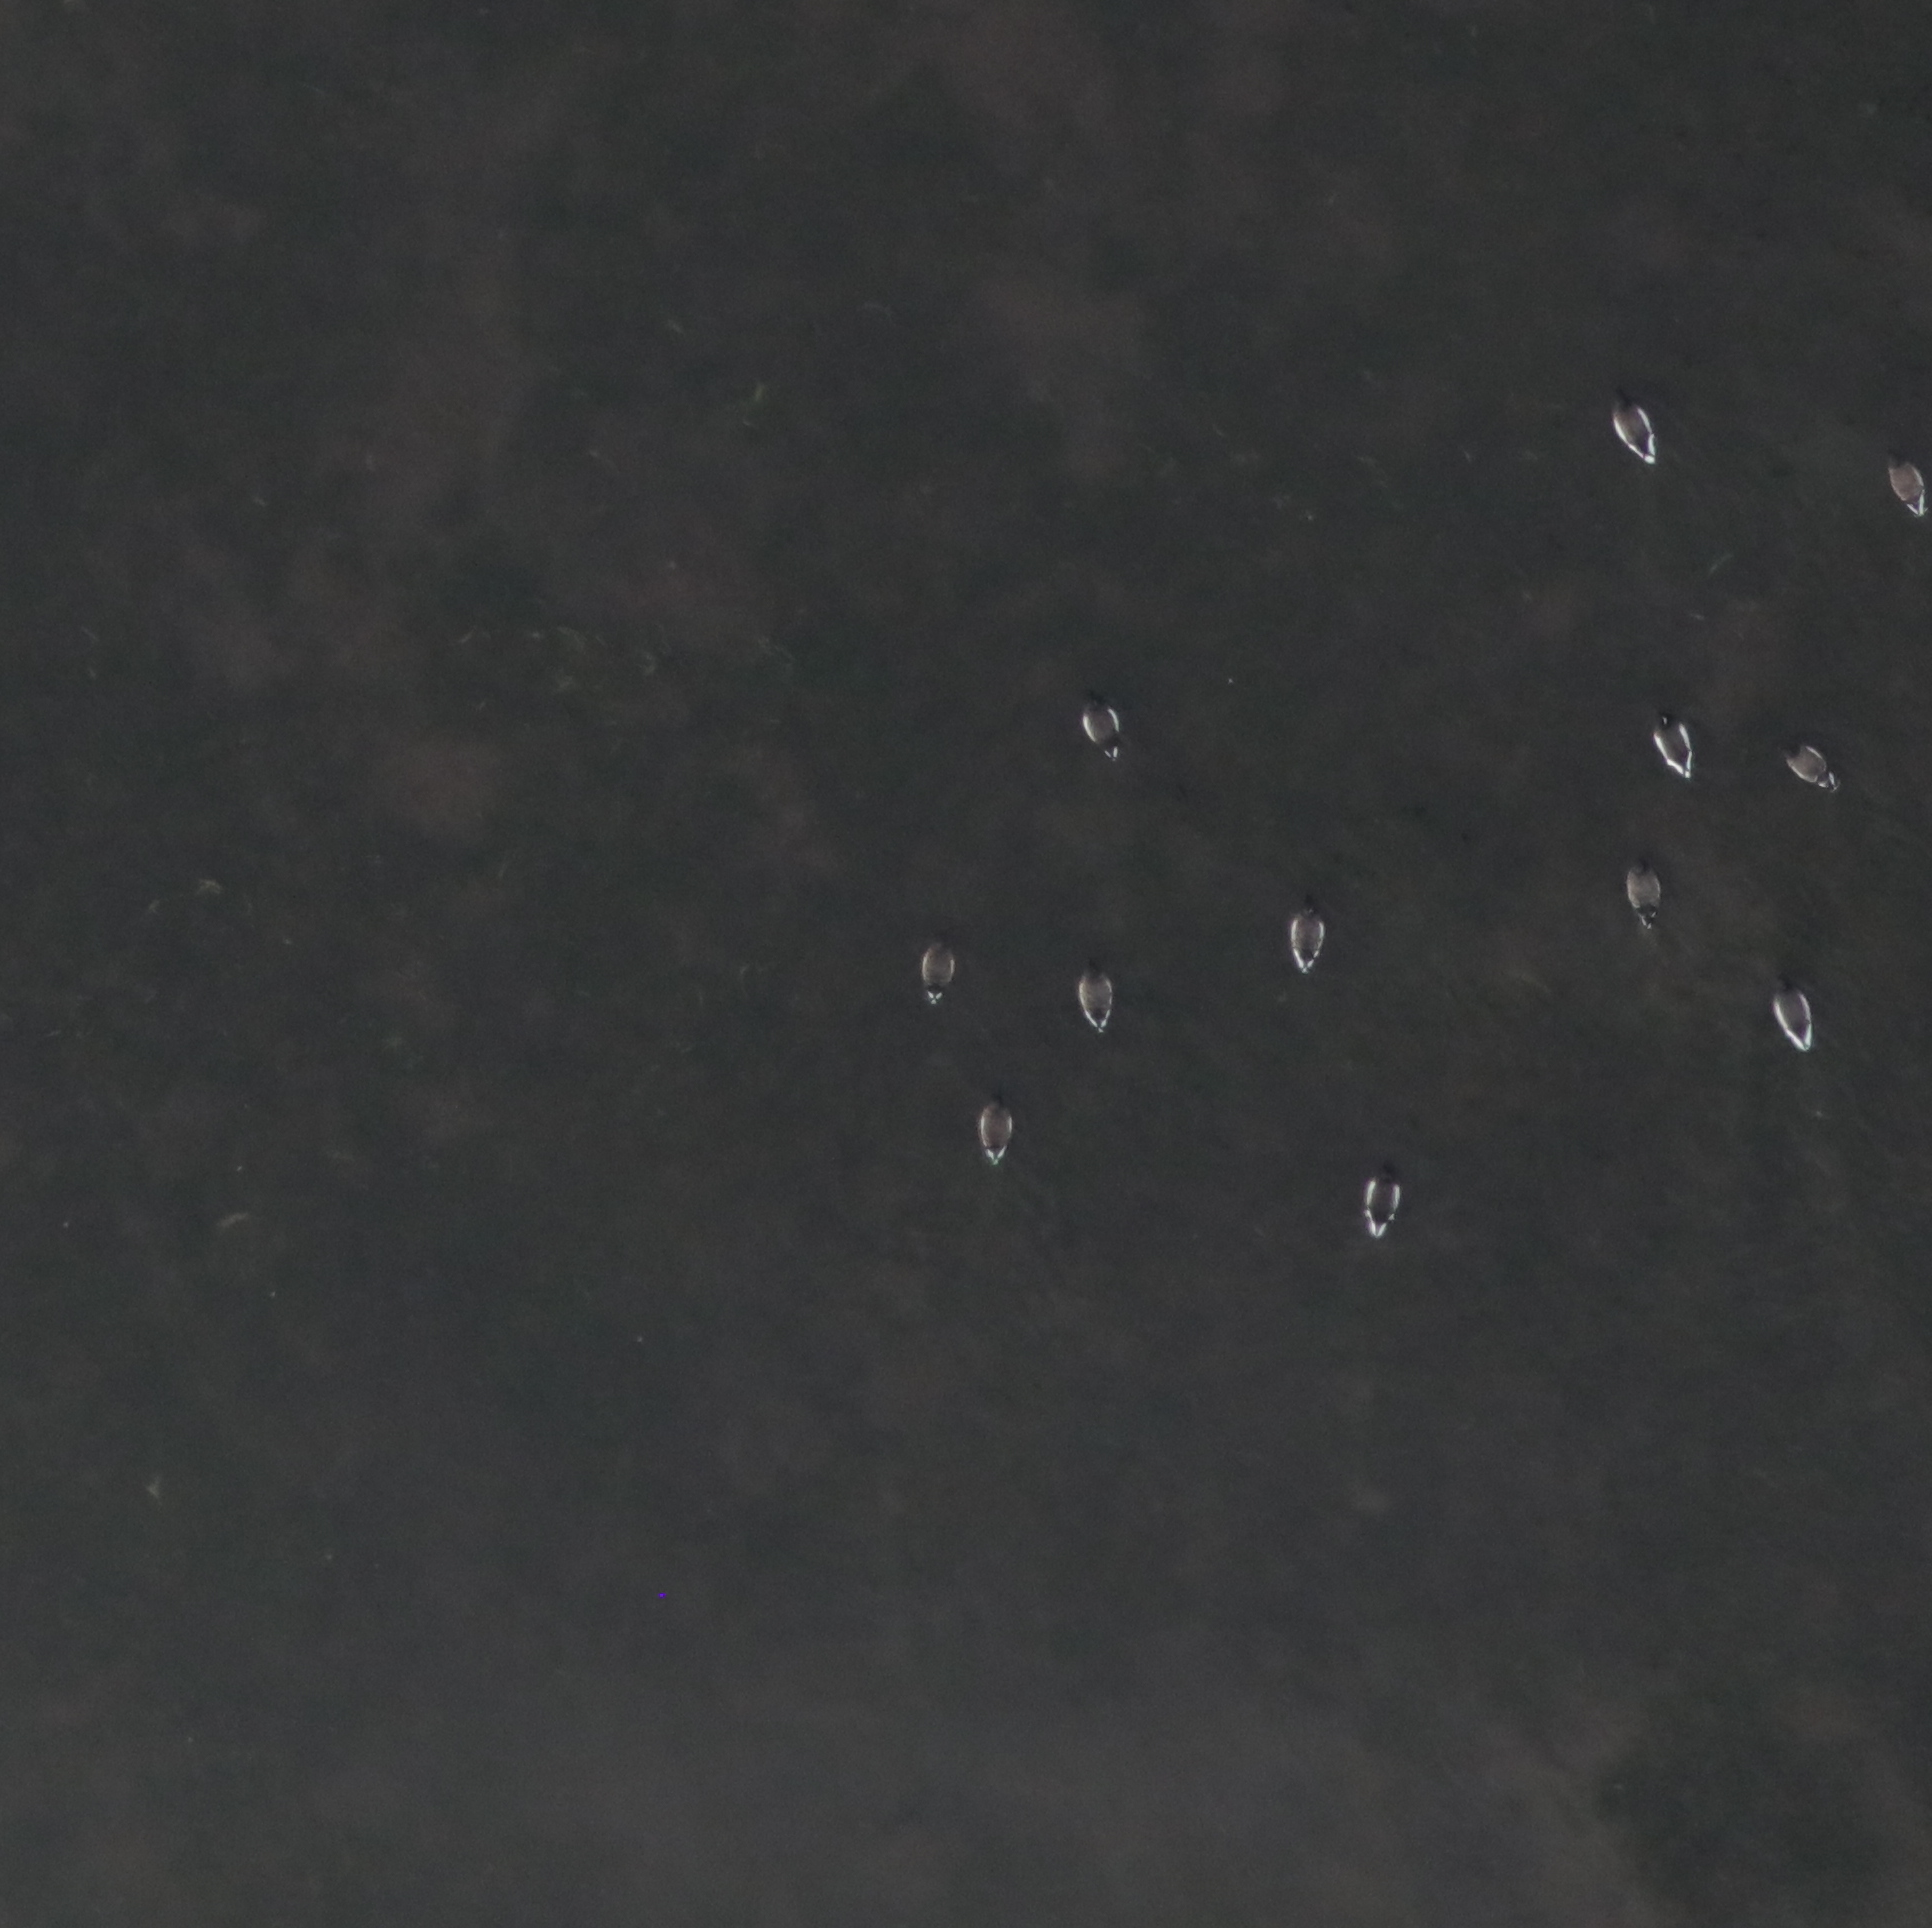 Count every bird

12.